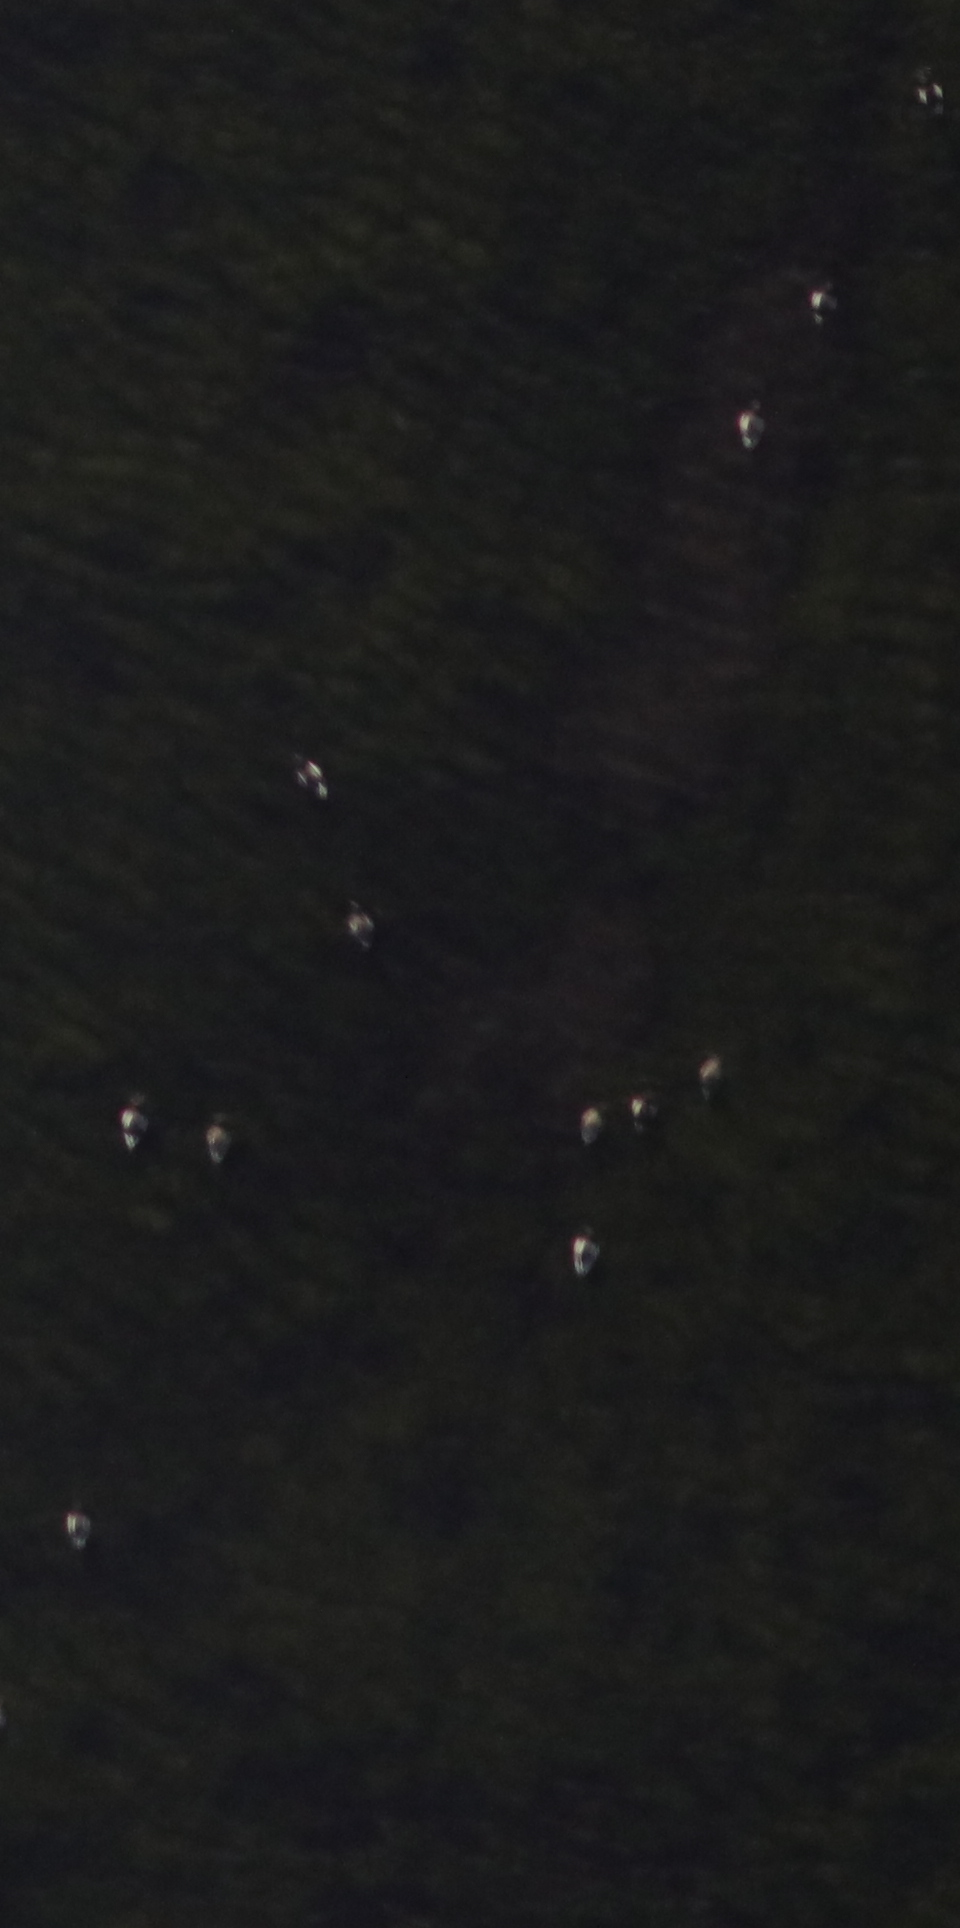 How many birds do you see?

12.